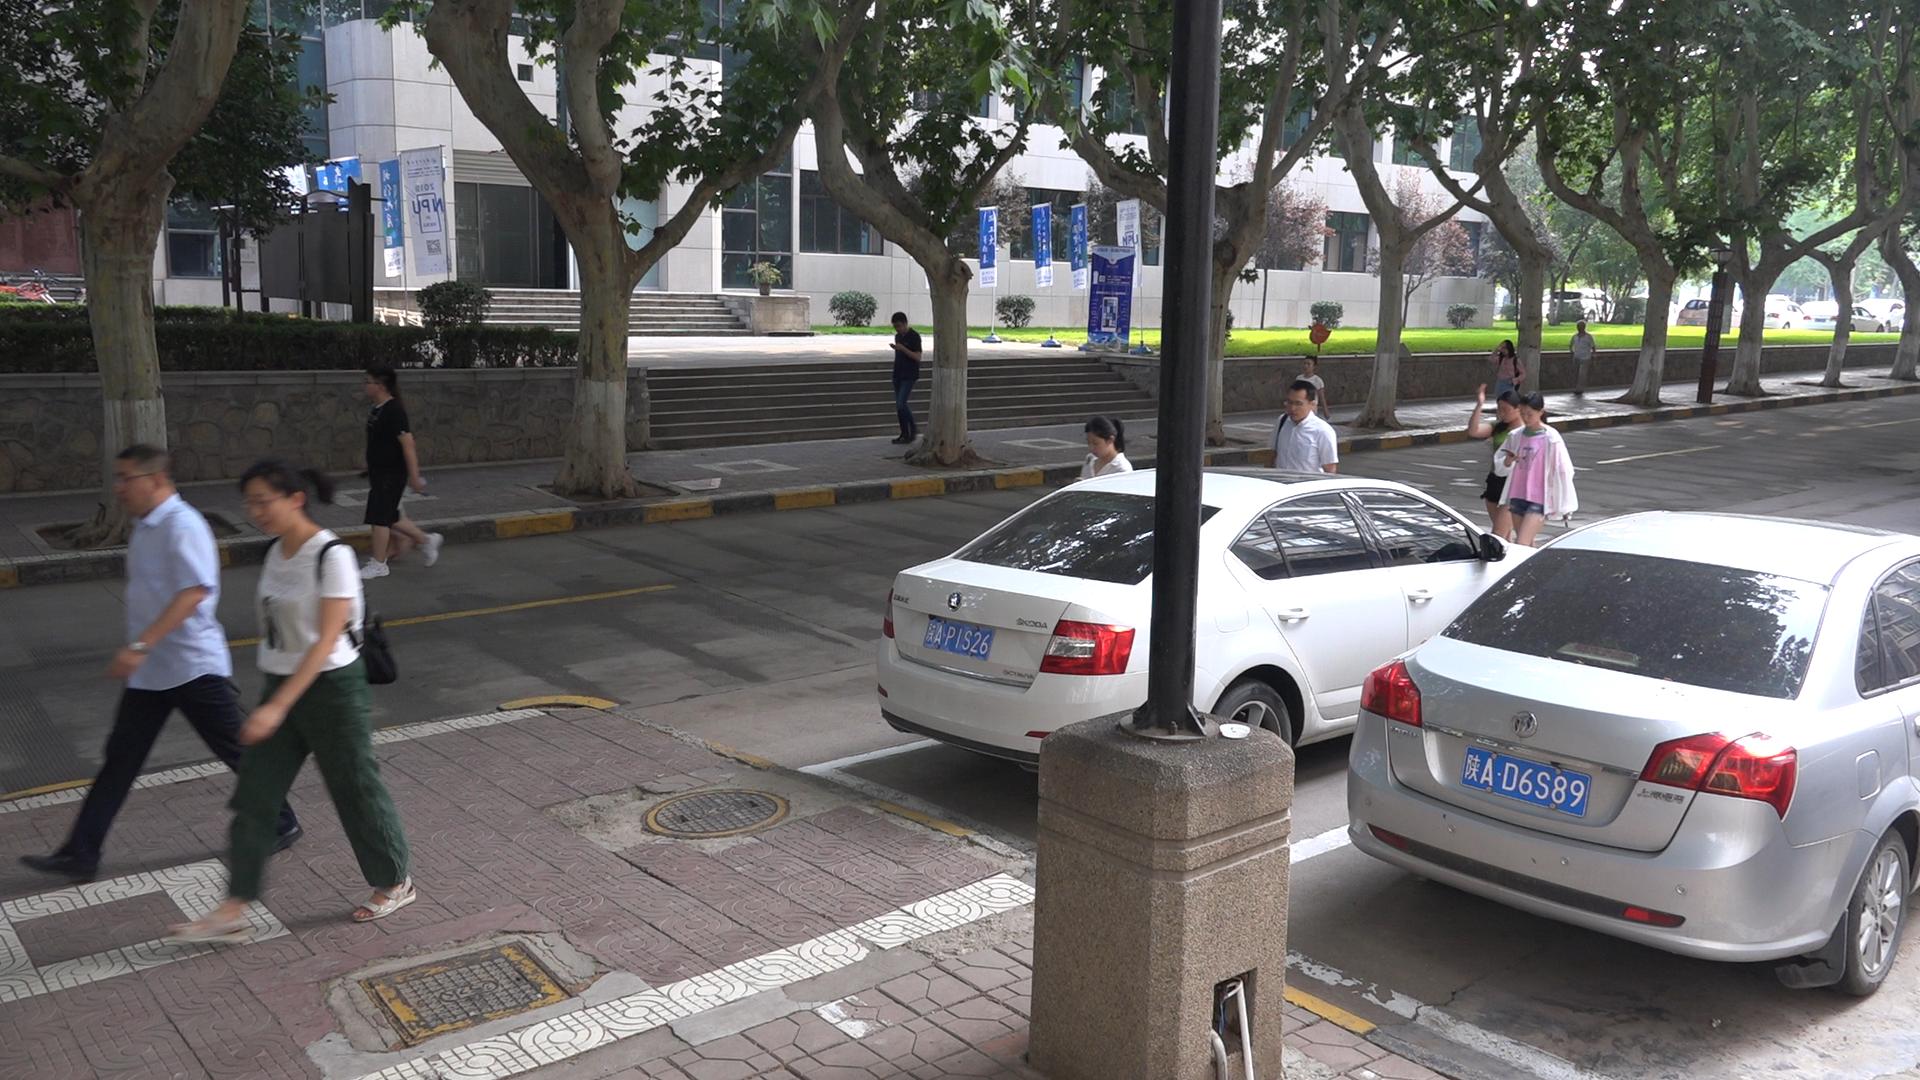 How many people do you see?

11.